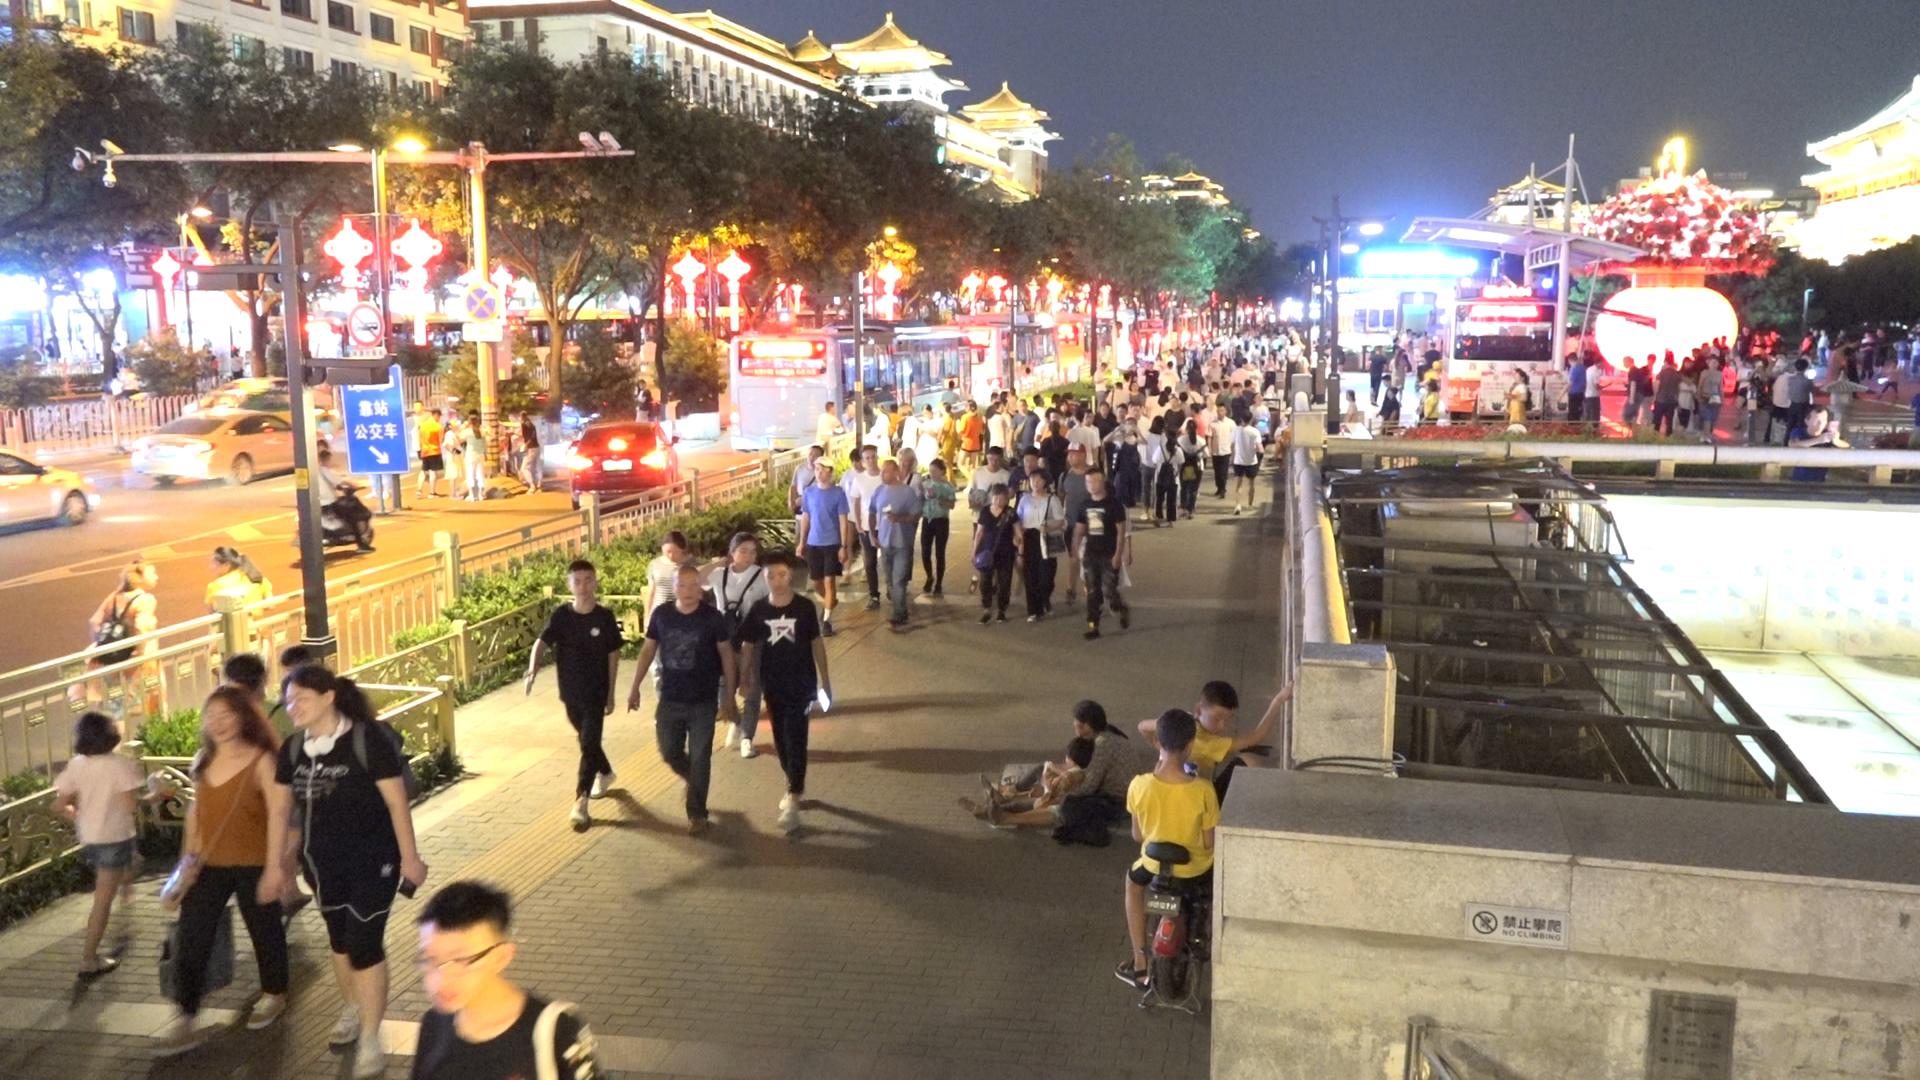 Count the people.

179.